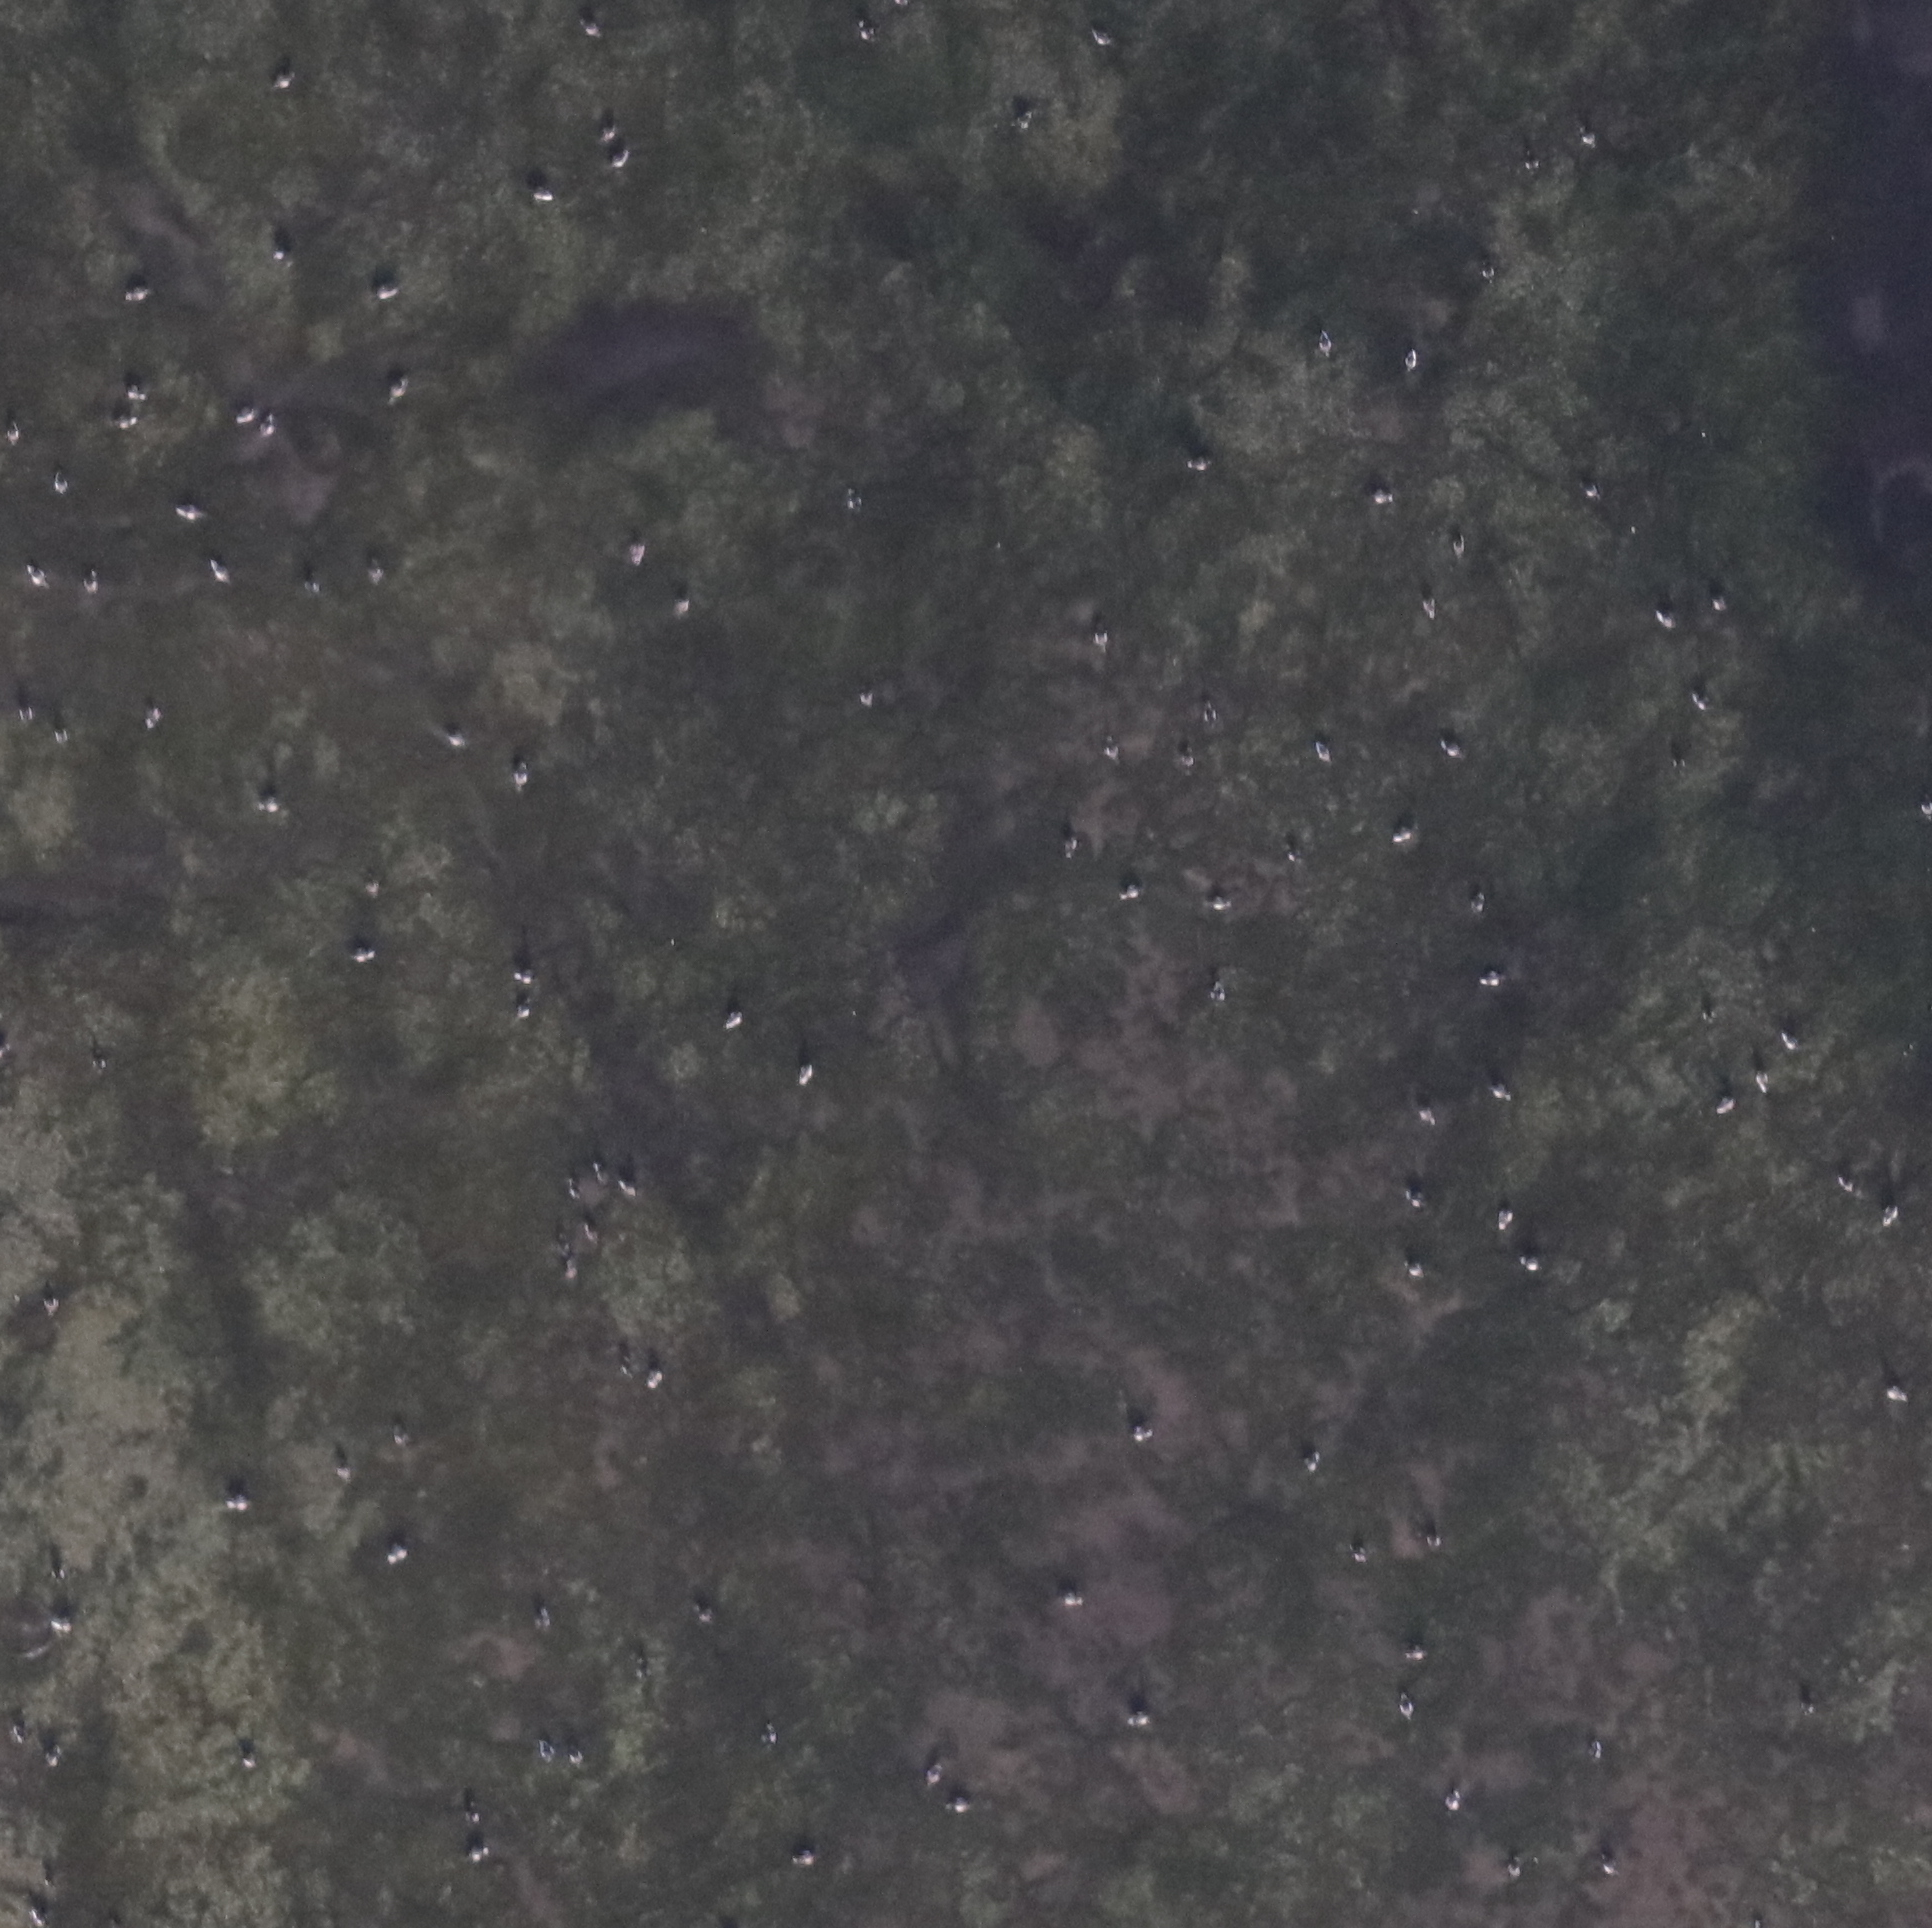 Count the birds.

128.